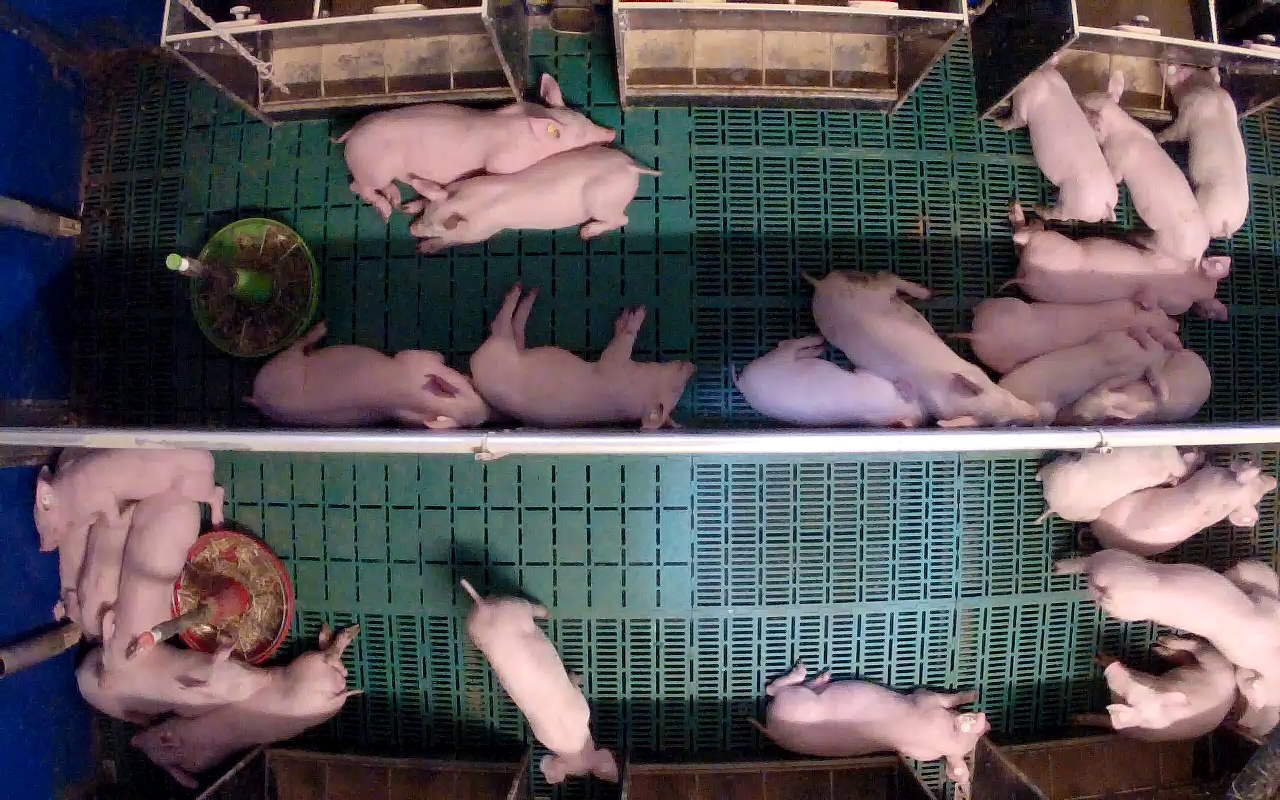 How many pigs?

26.